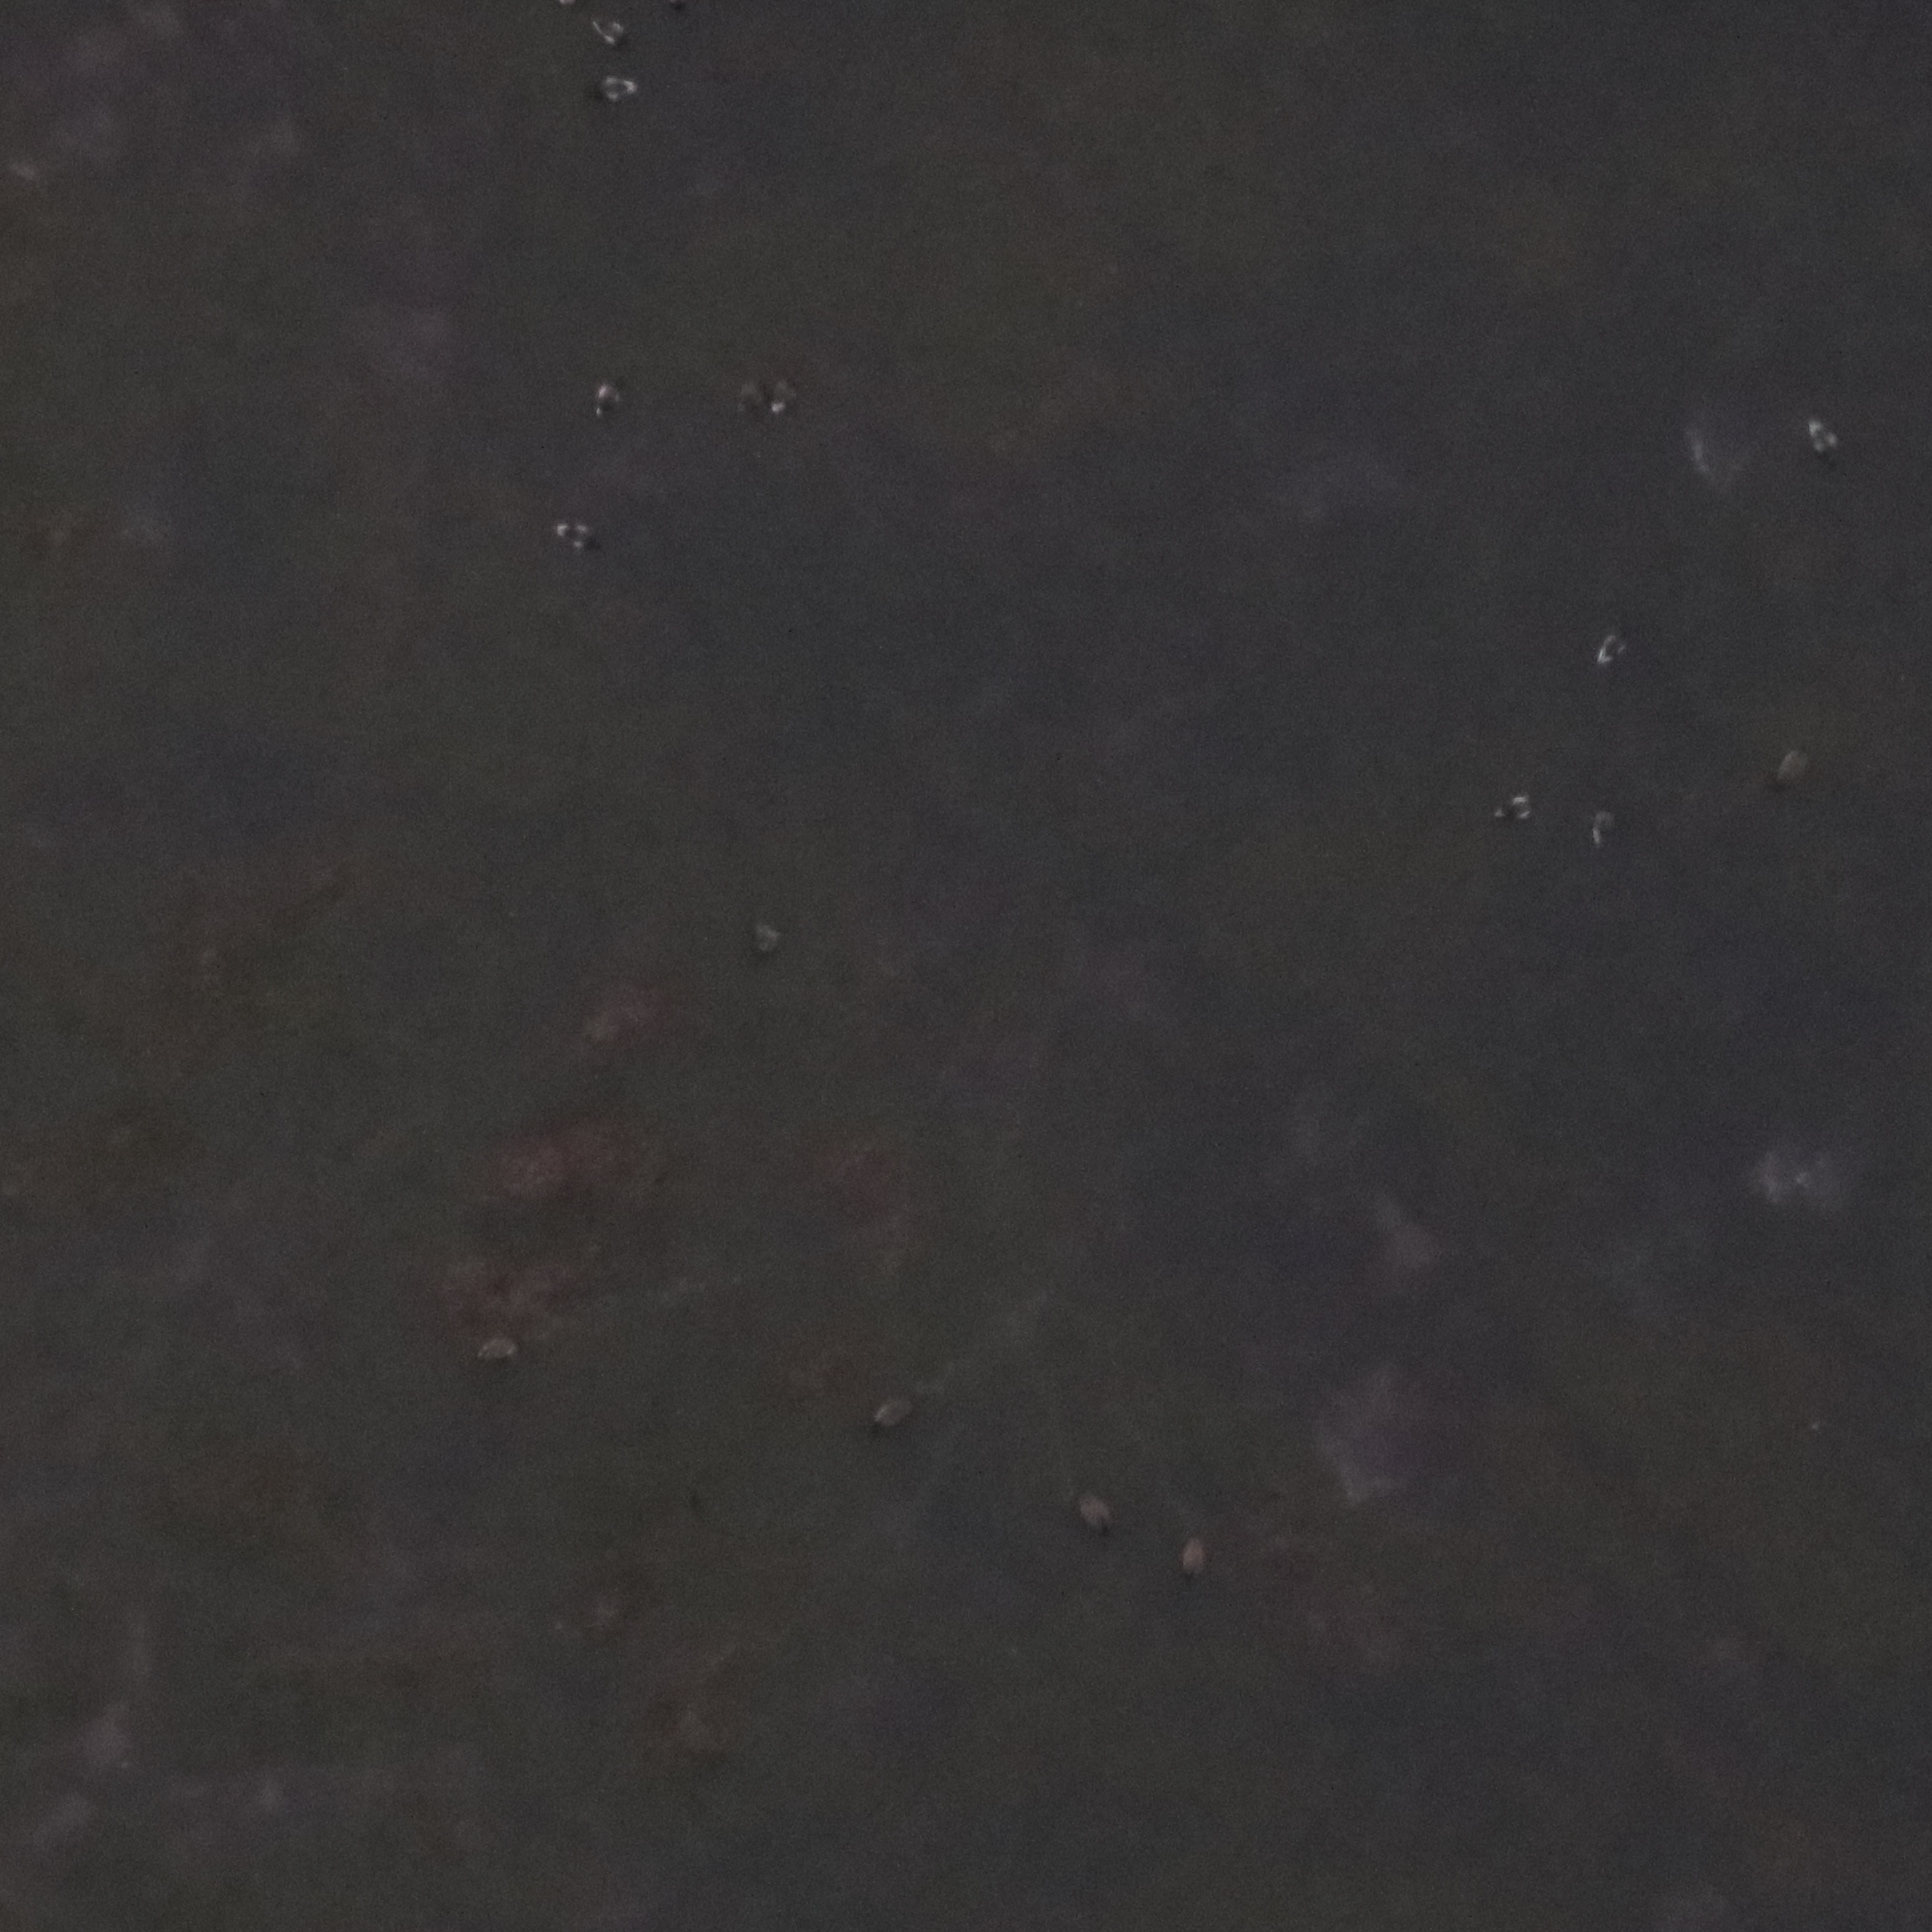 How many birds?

14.